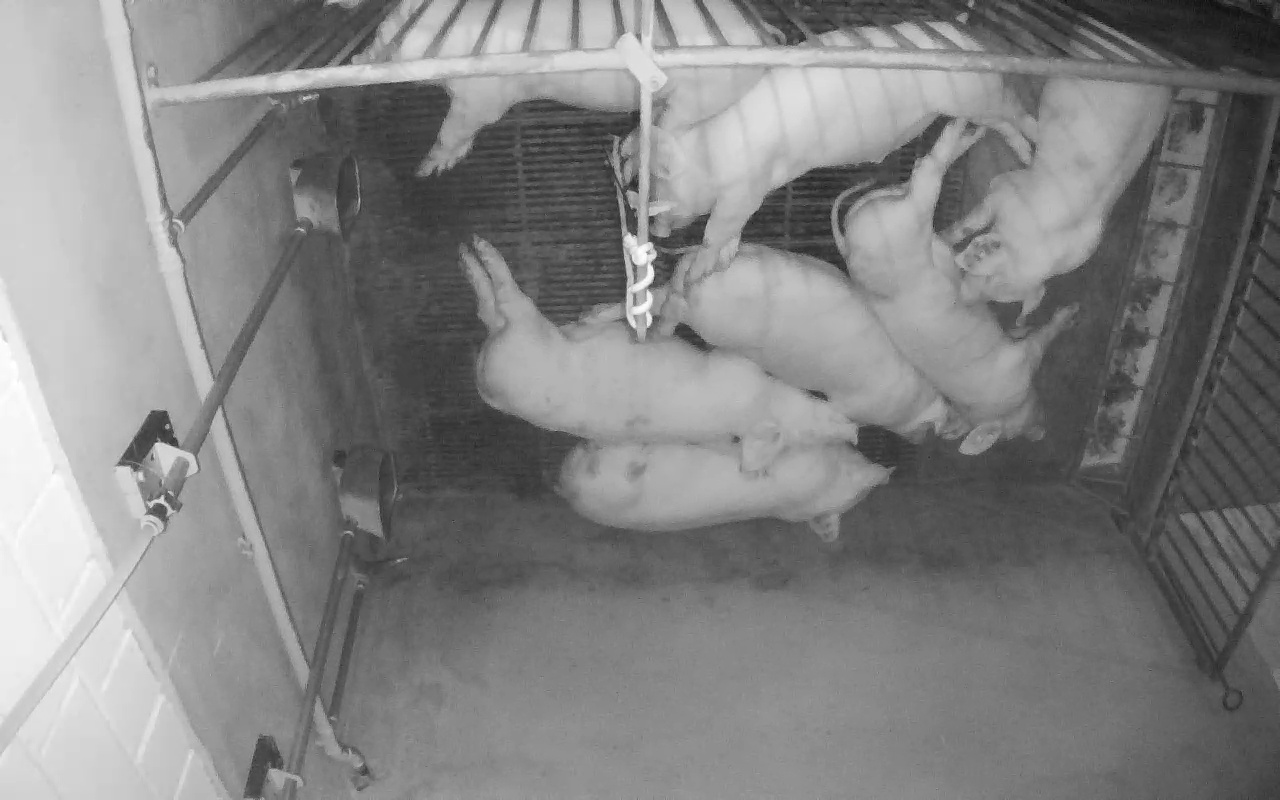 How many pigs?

7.